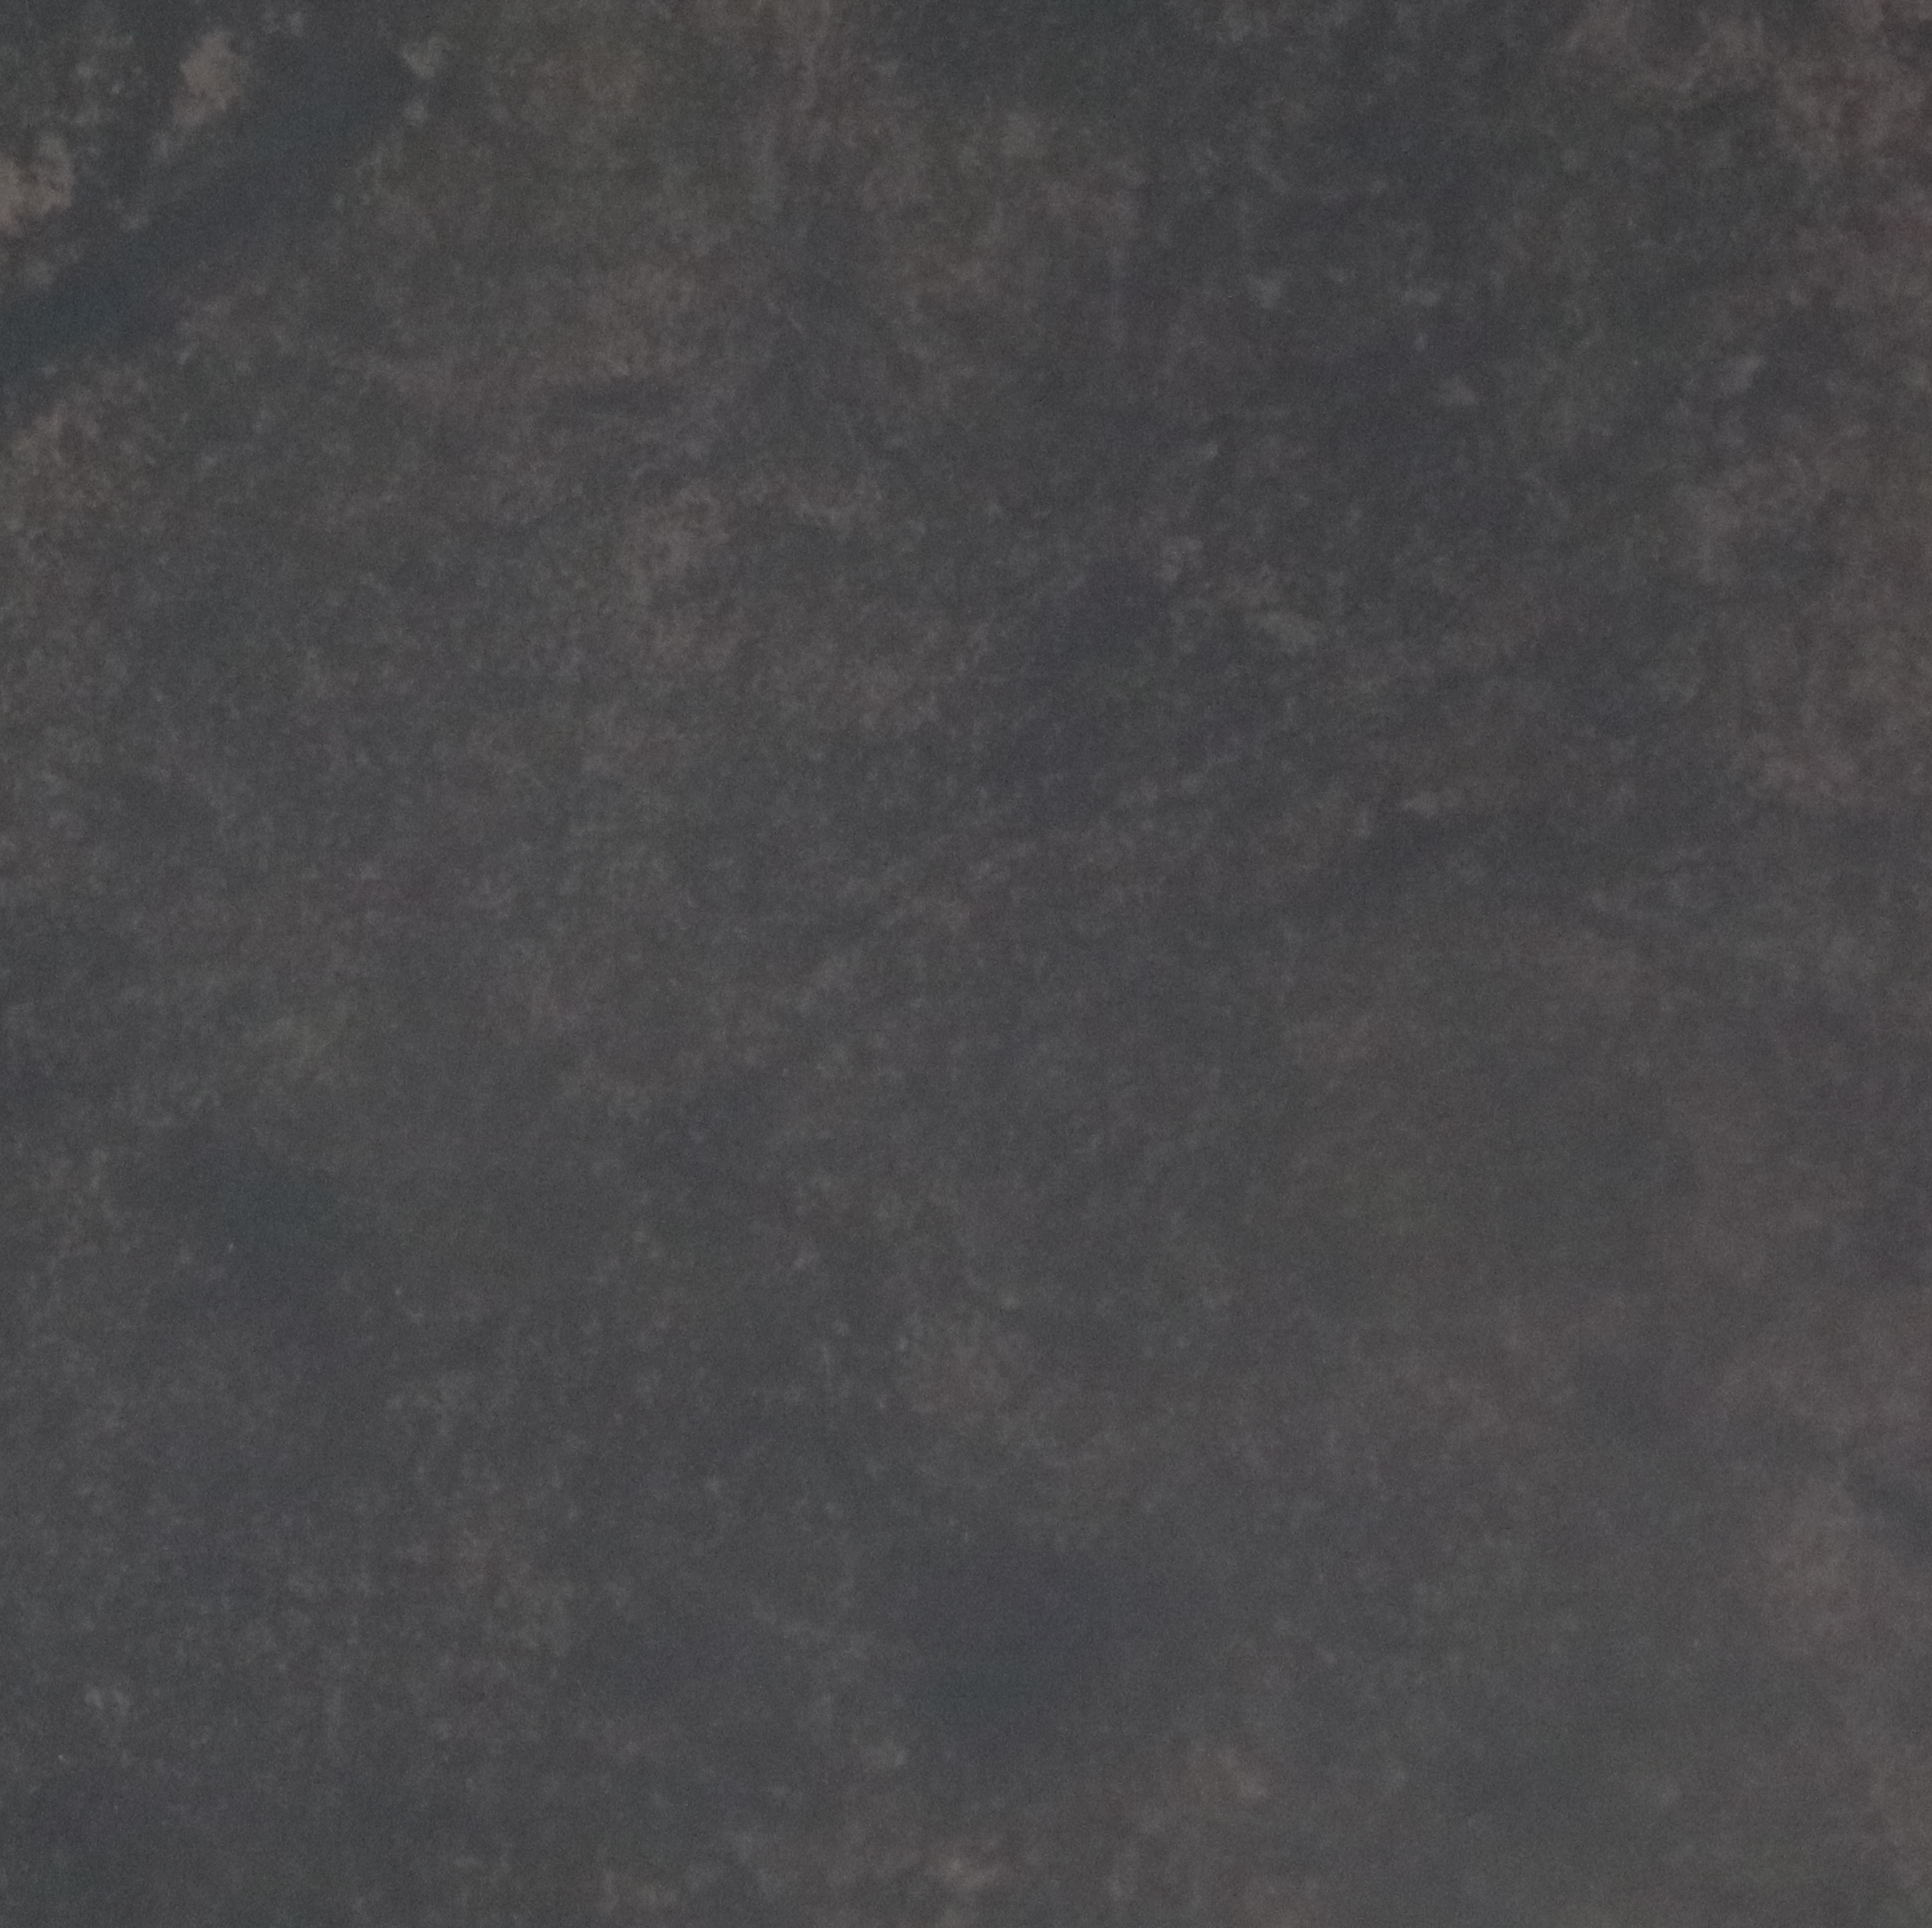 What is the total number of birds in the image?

0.